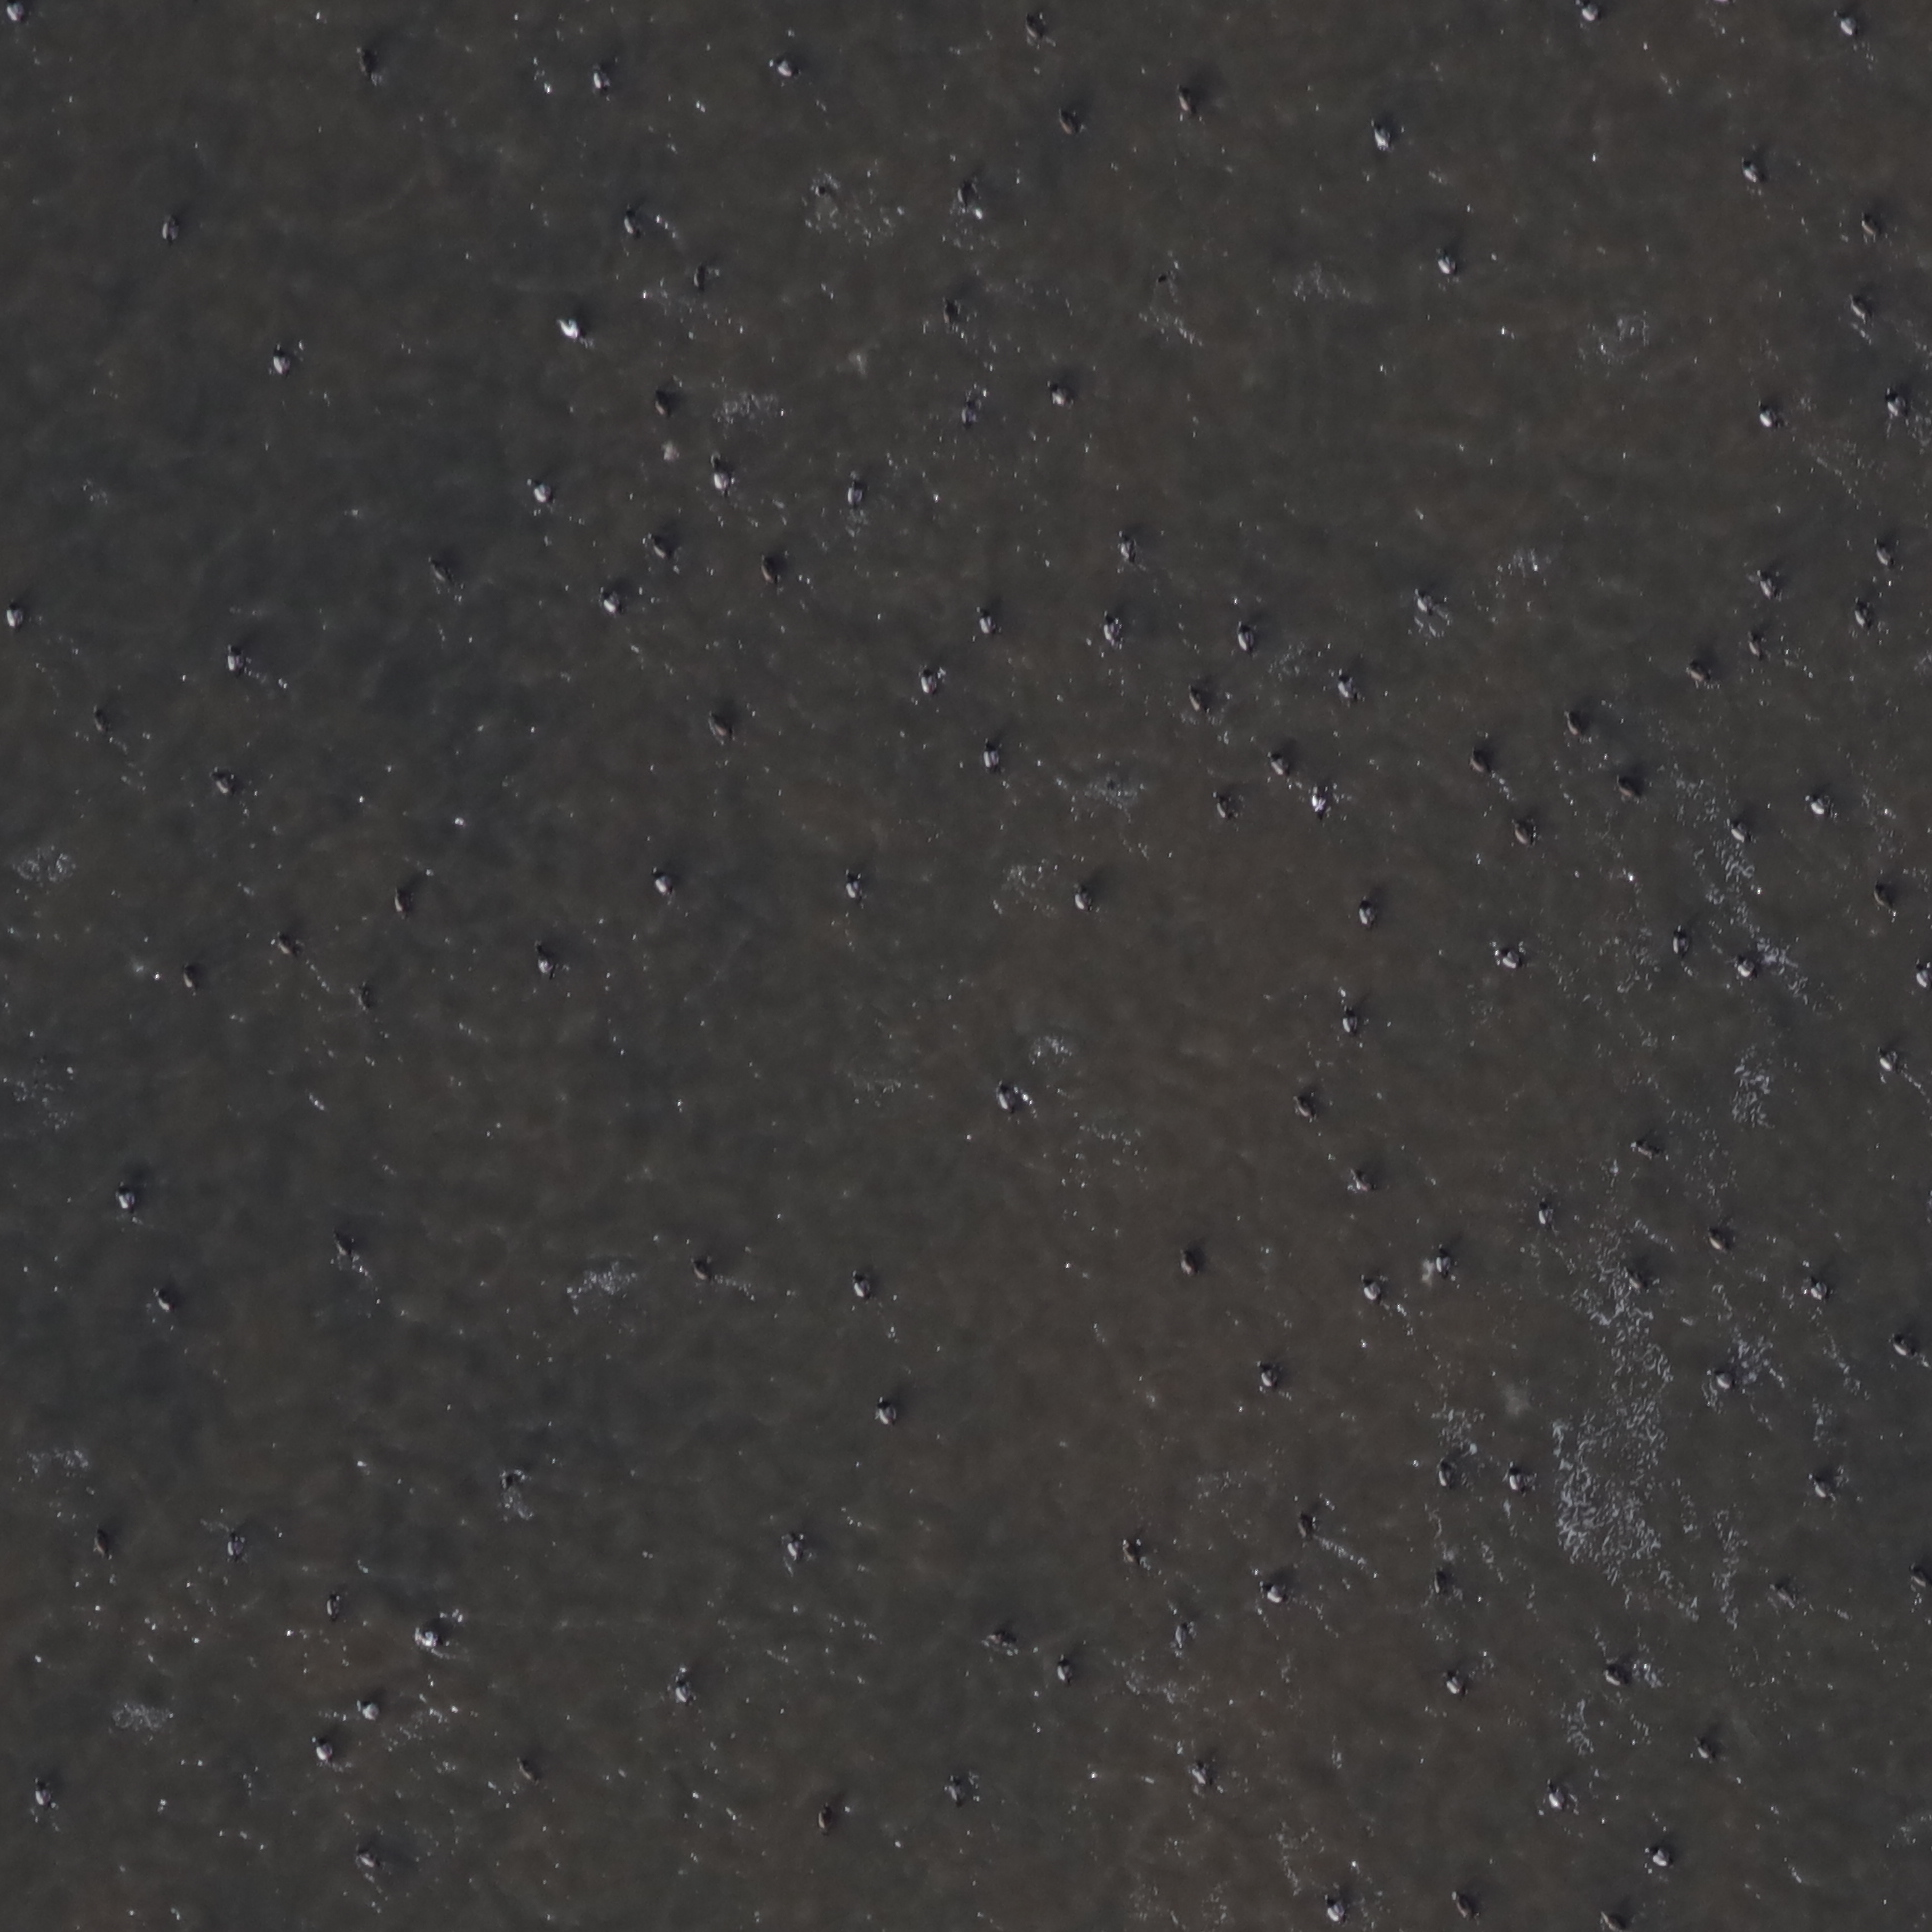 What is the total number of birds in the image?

133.